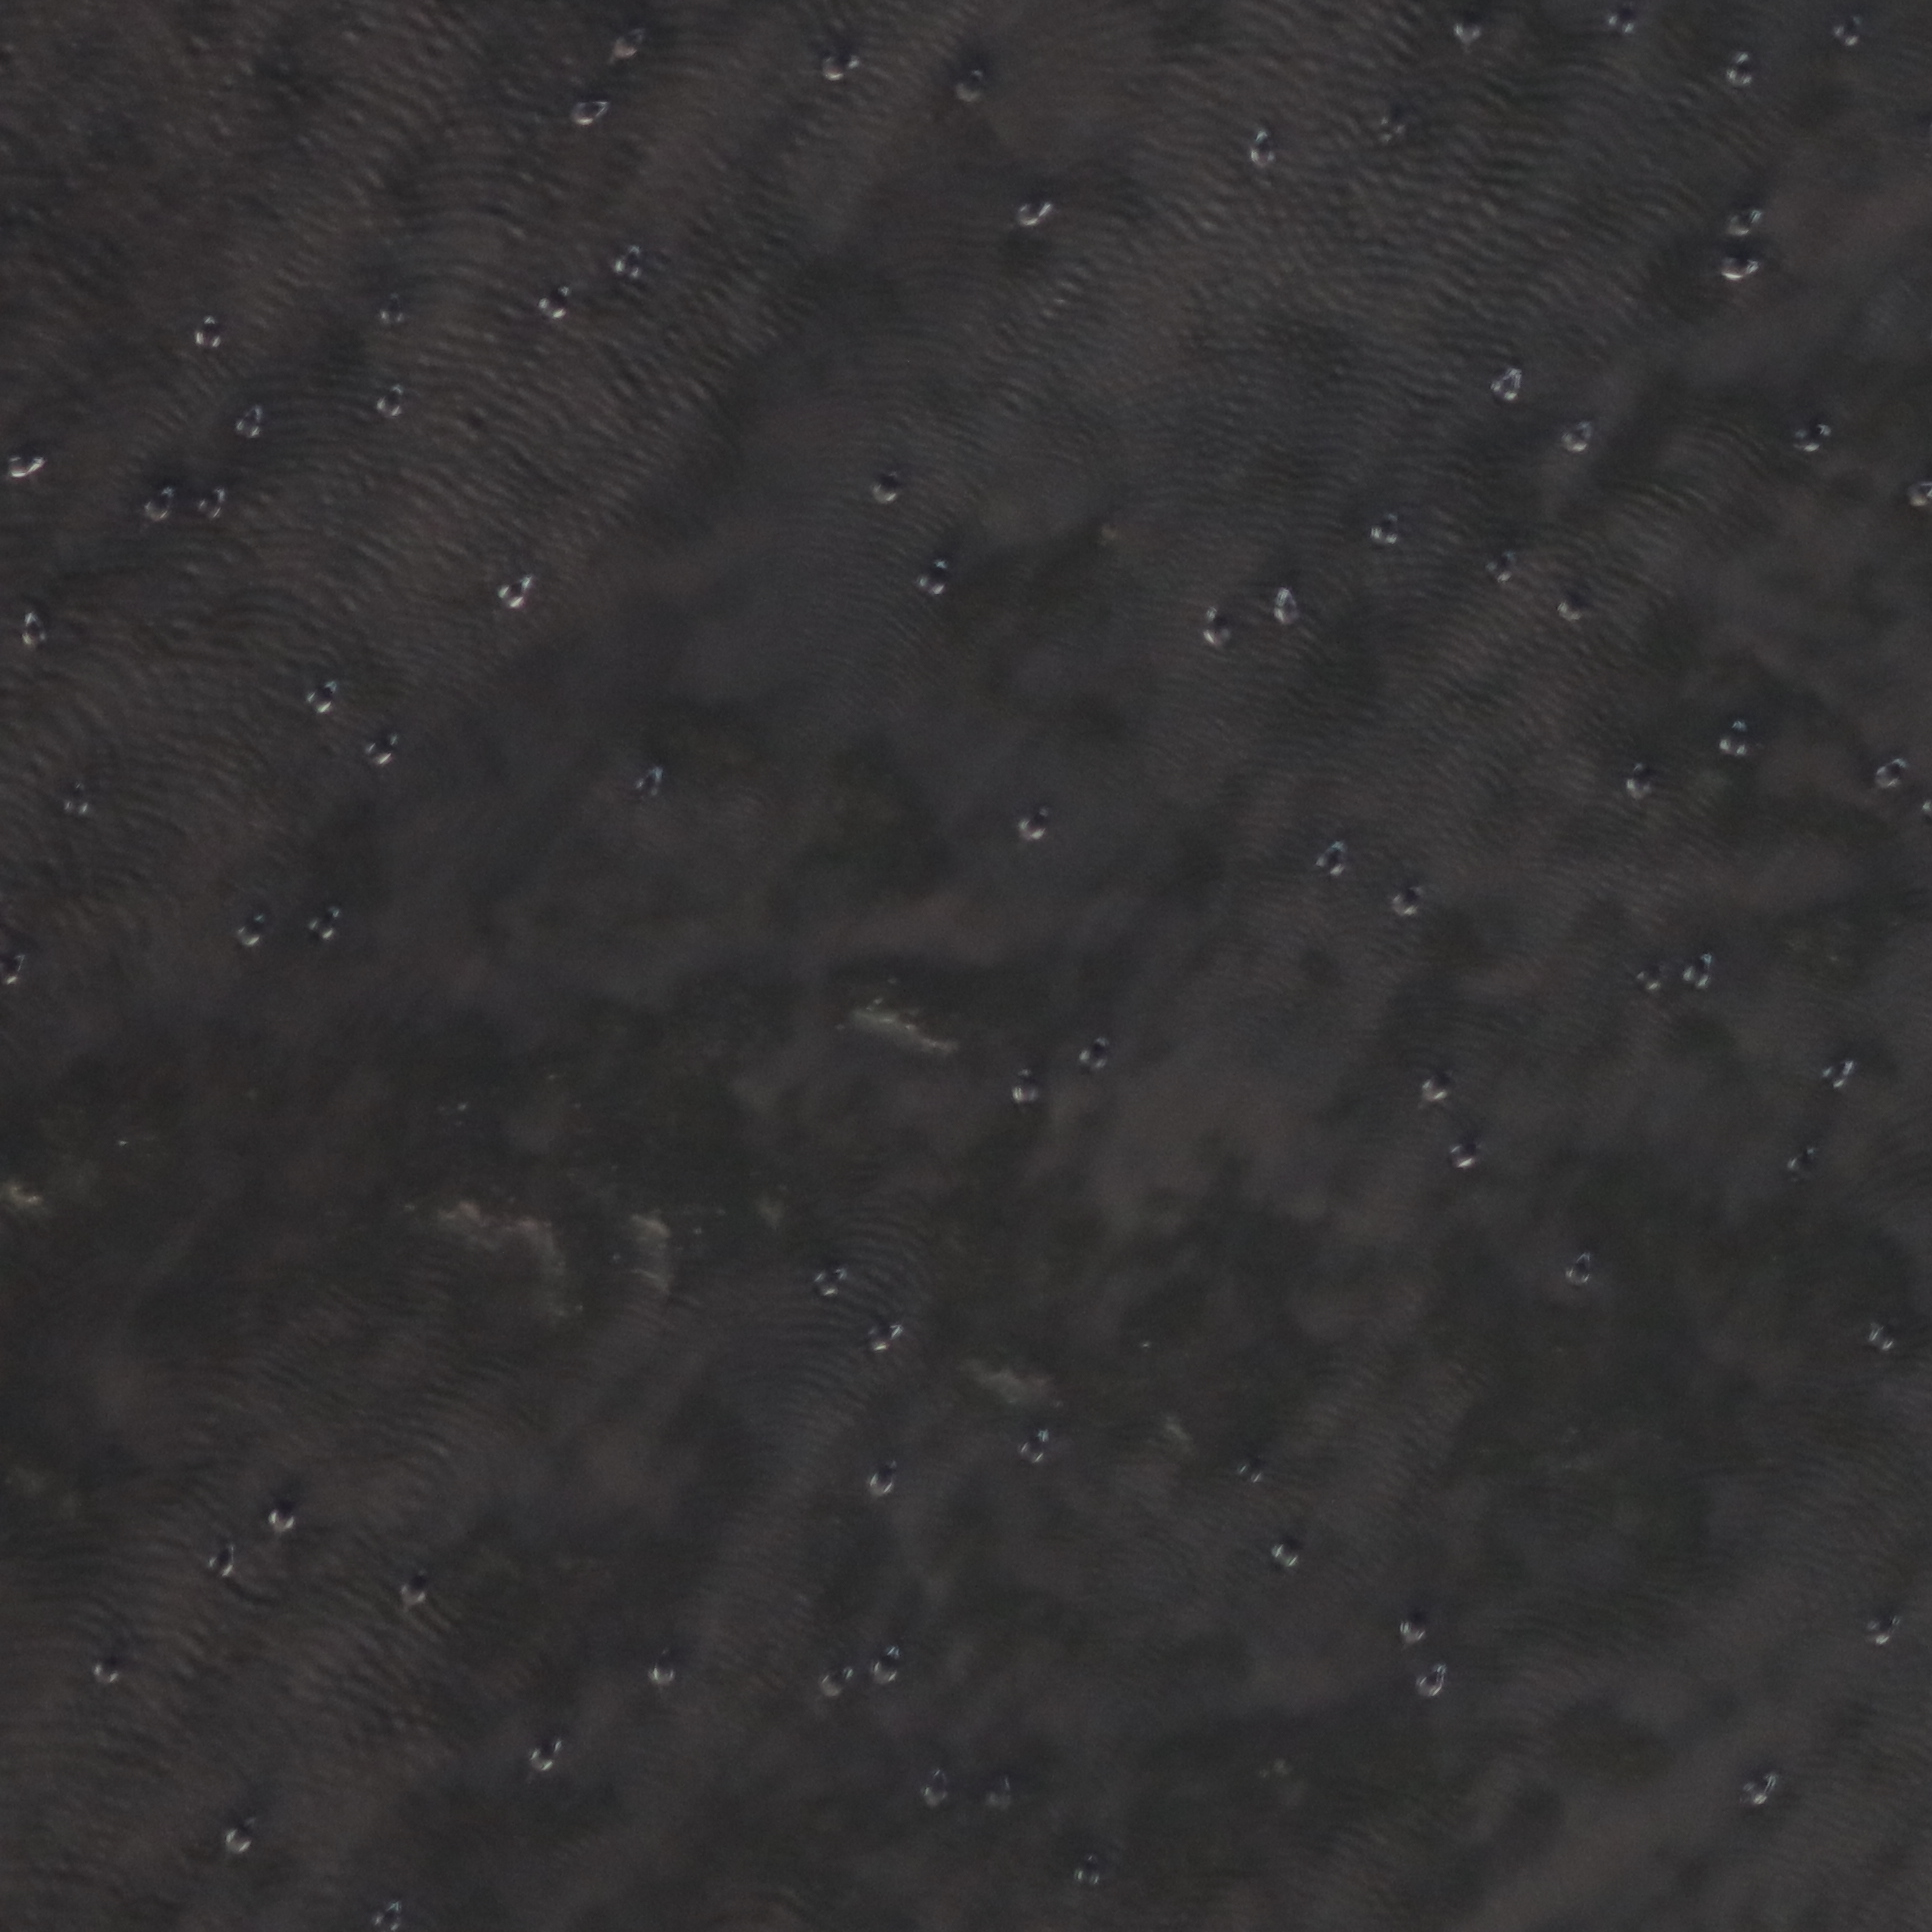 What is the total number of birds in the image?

80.